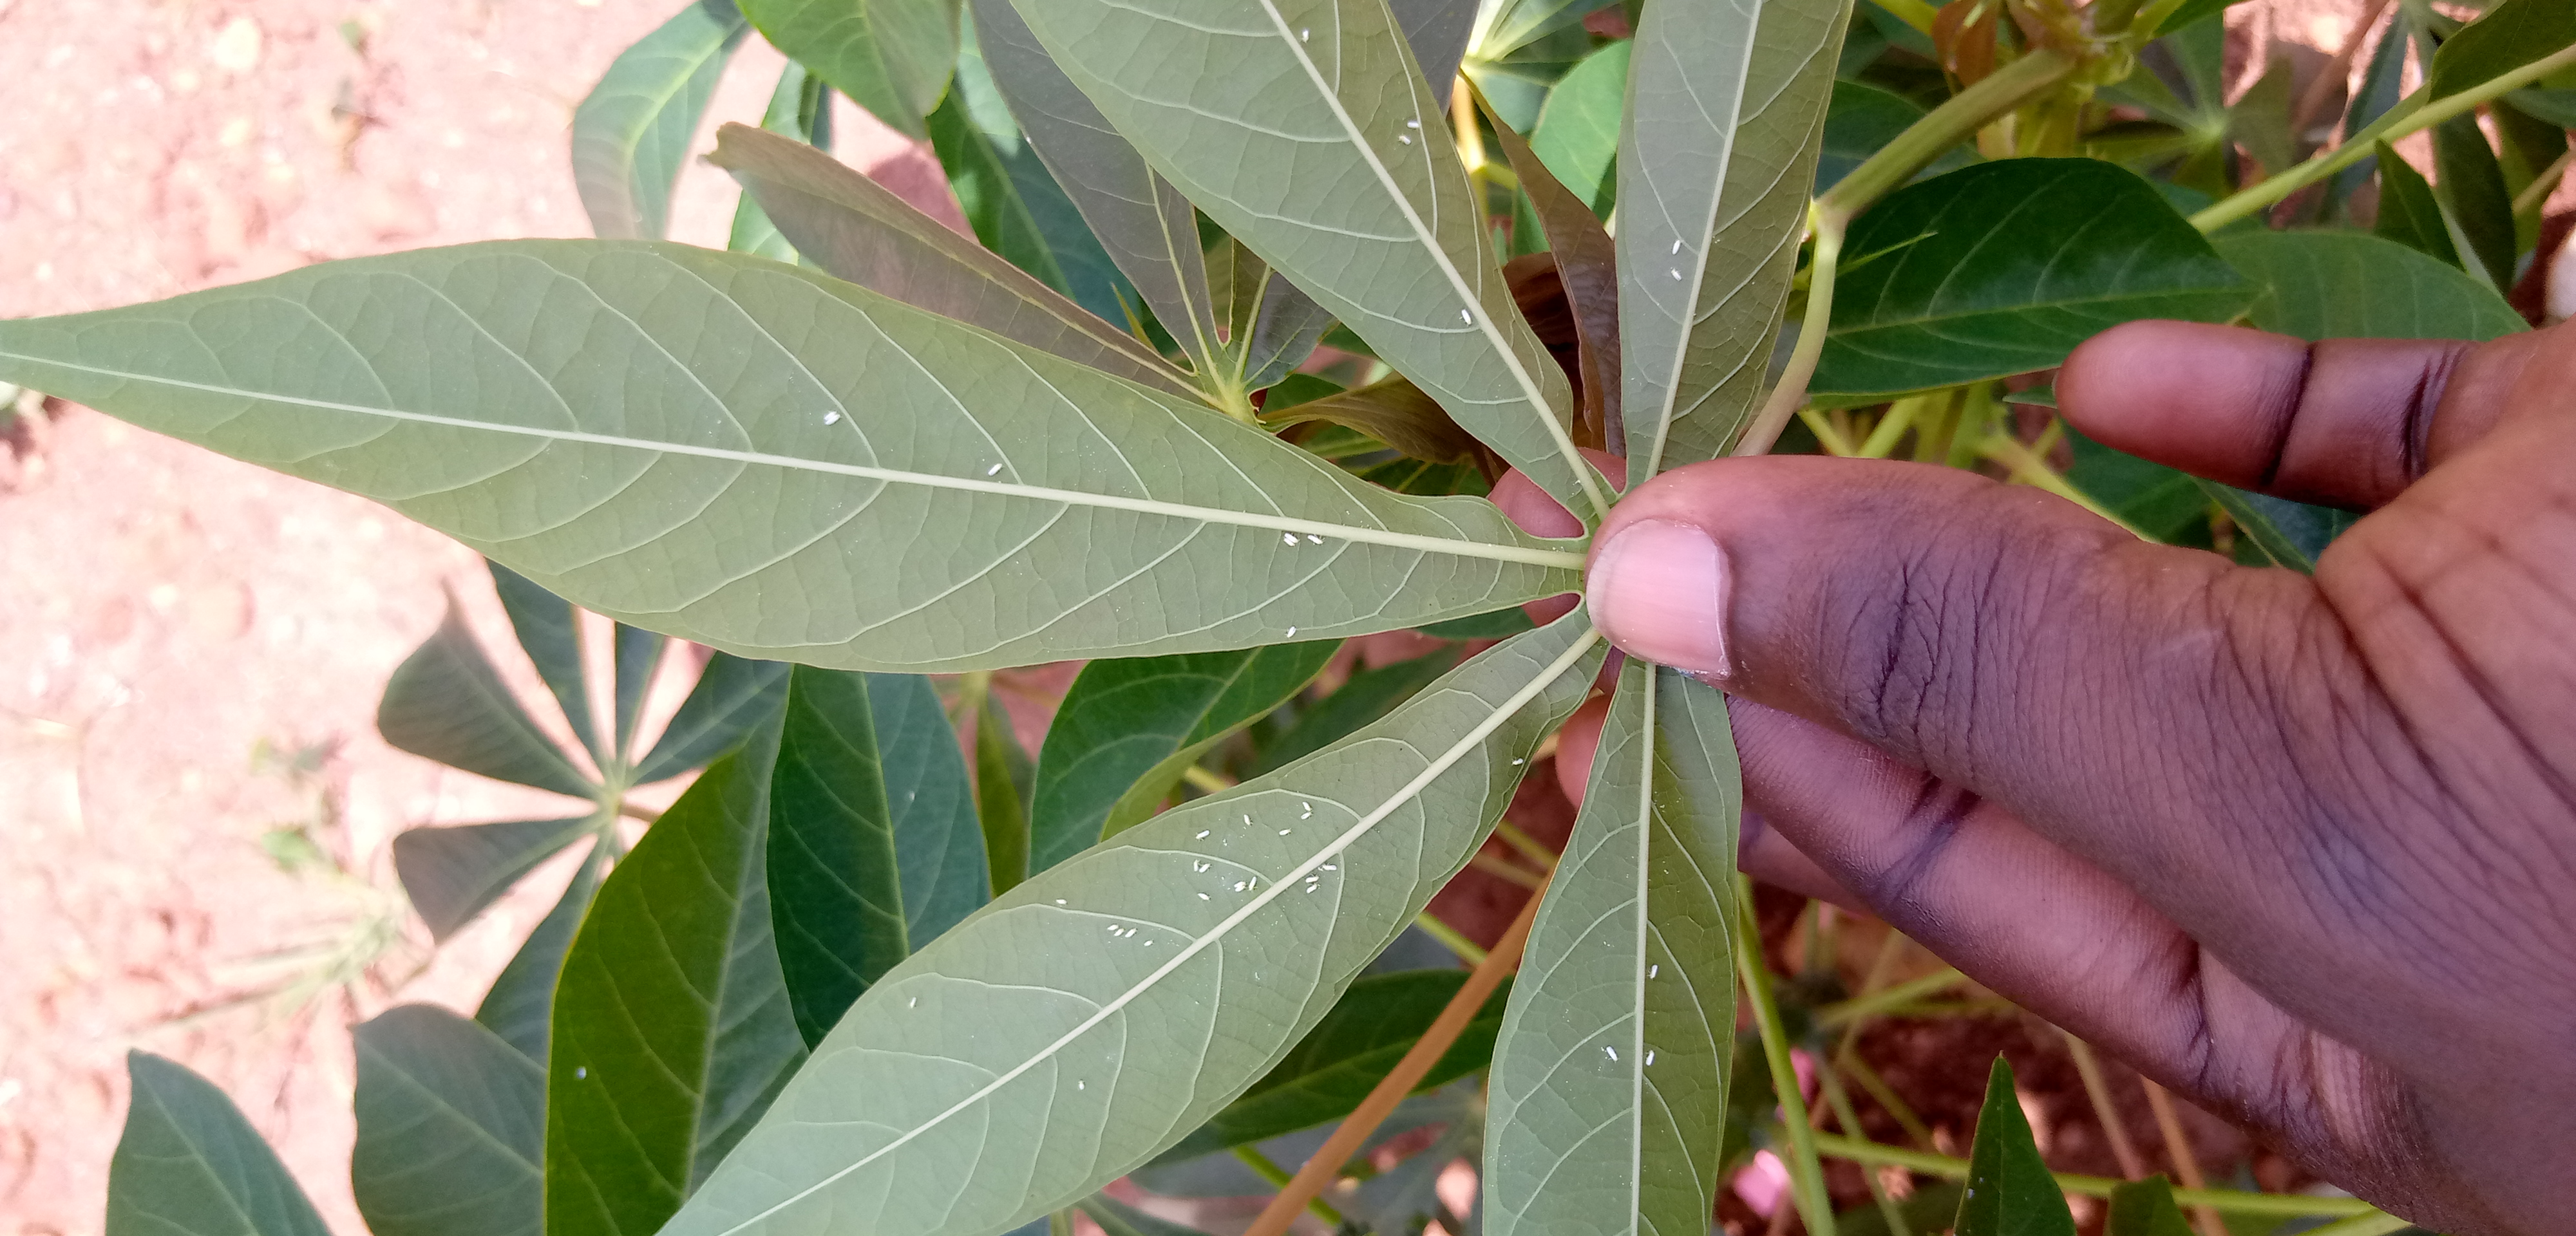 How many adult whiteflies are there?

39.